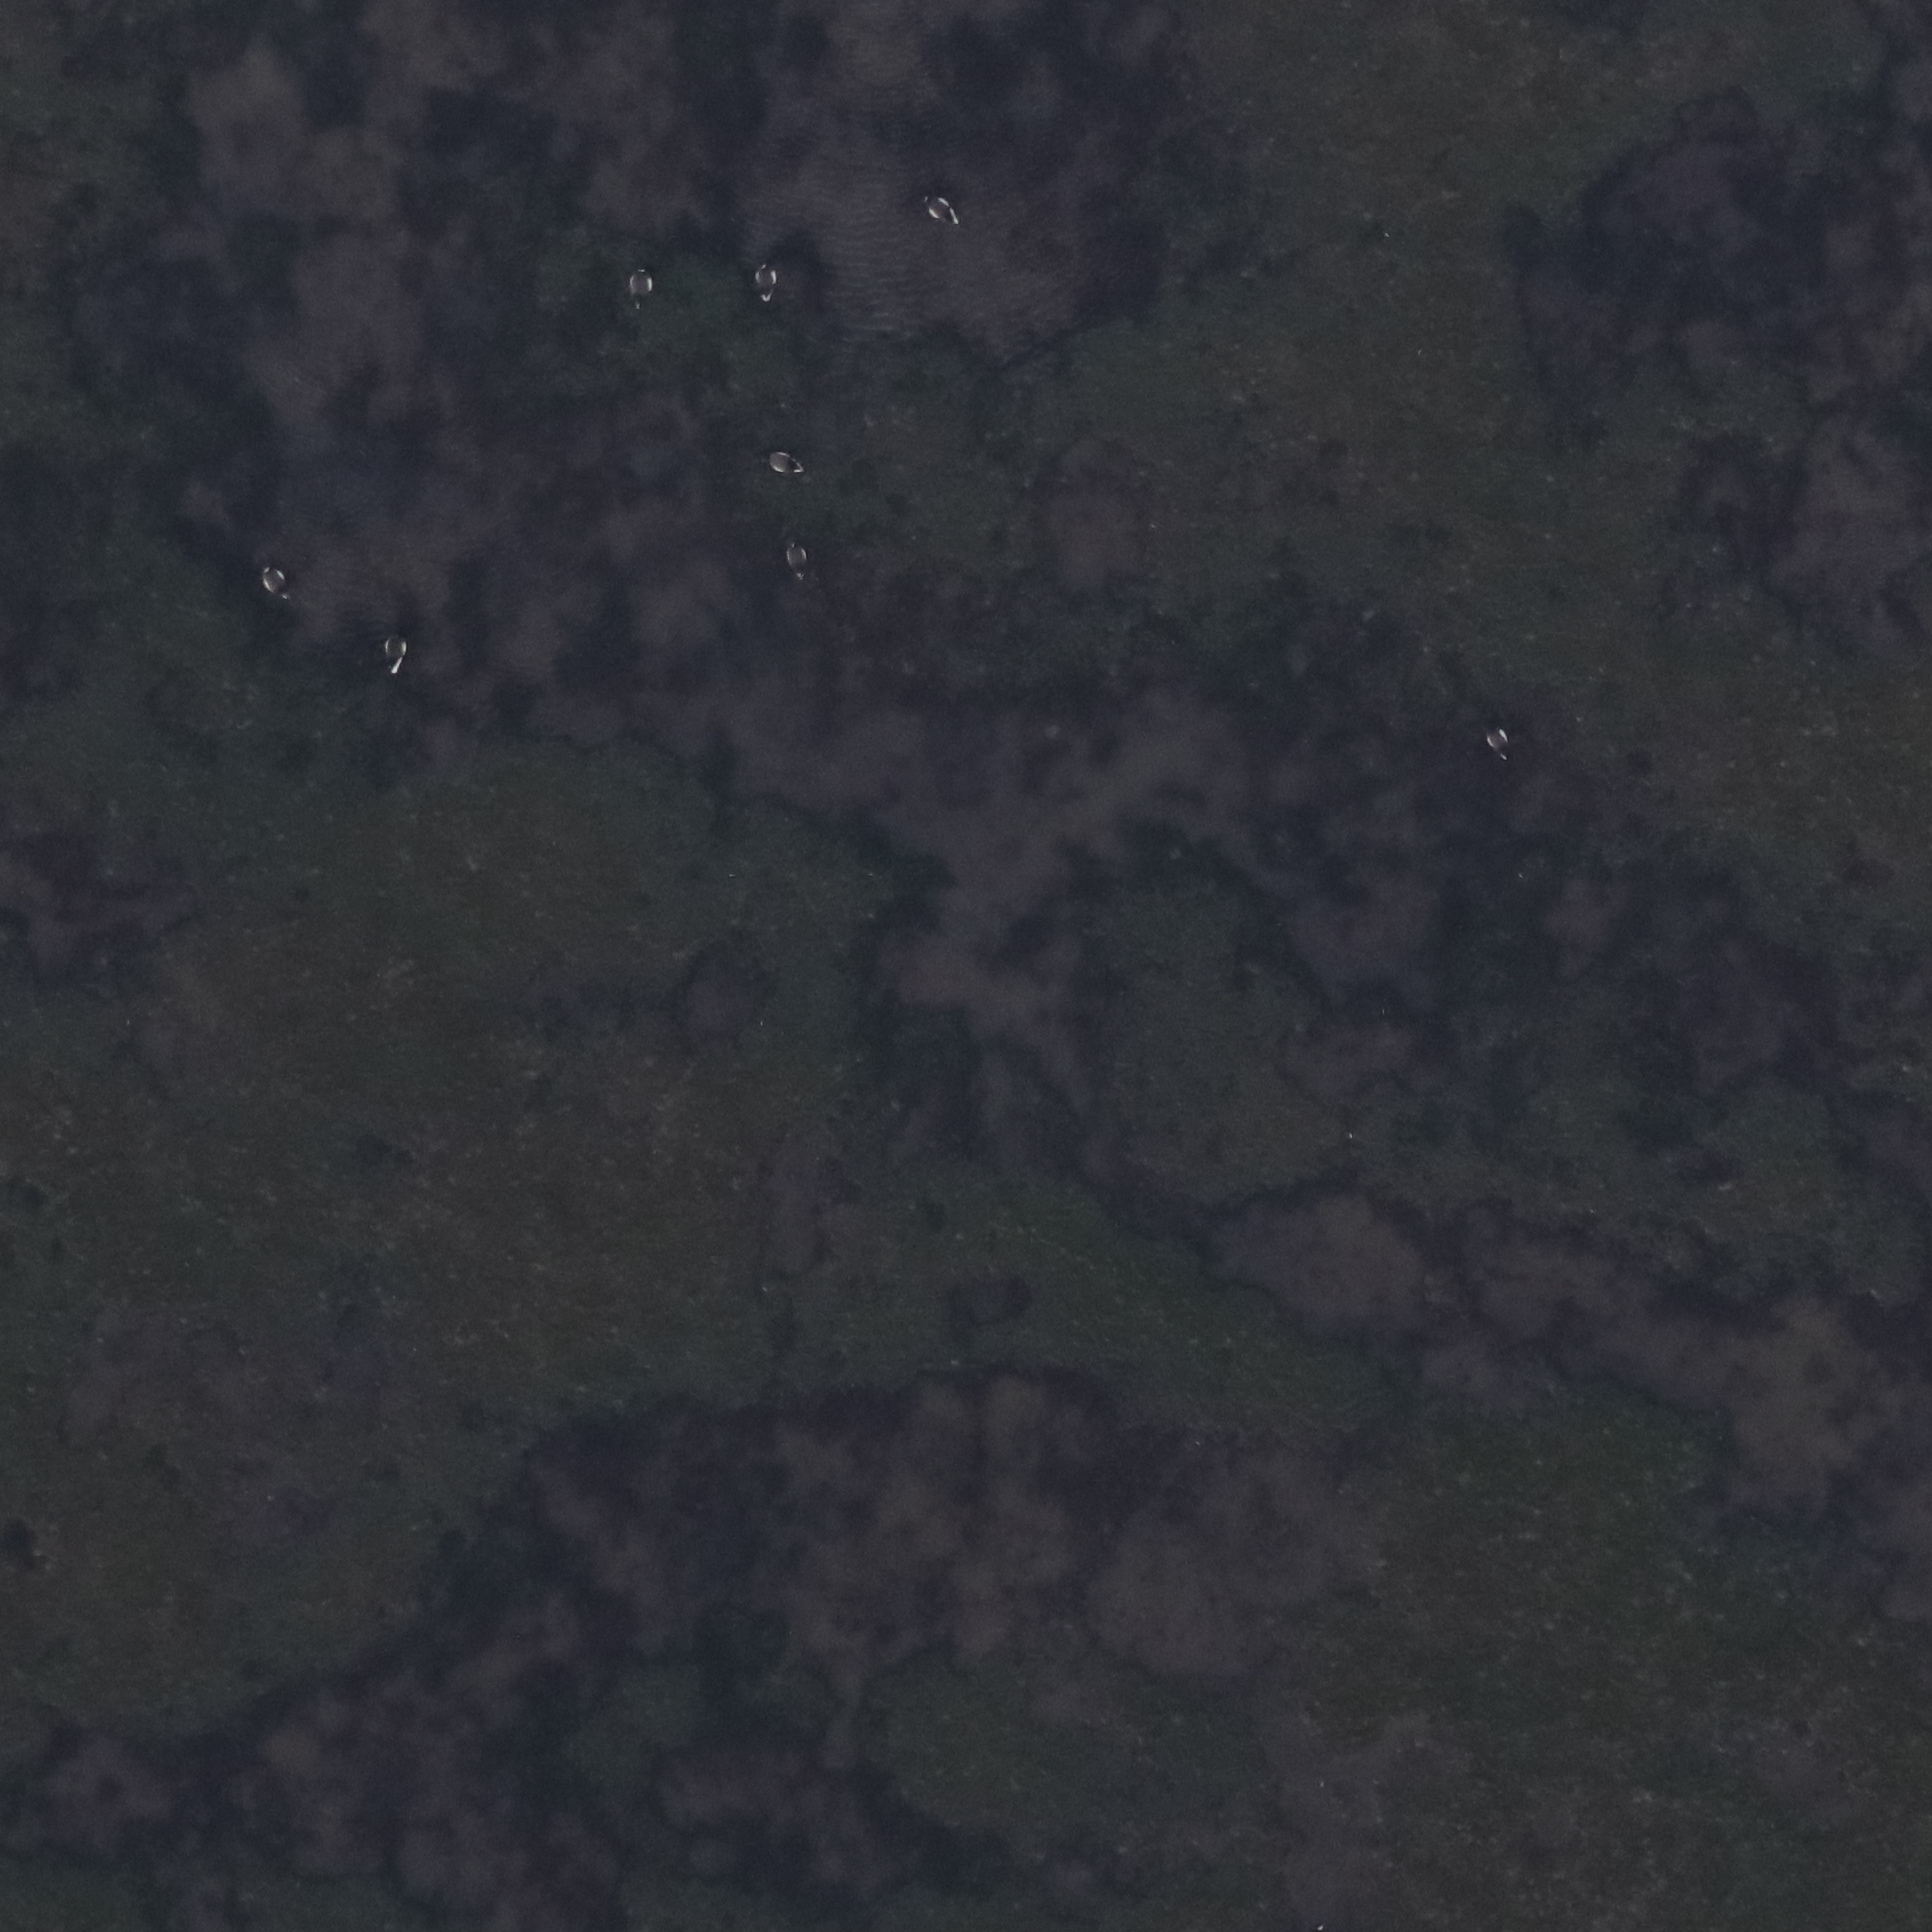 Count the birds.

8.